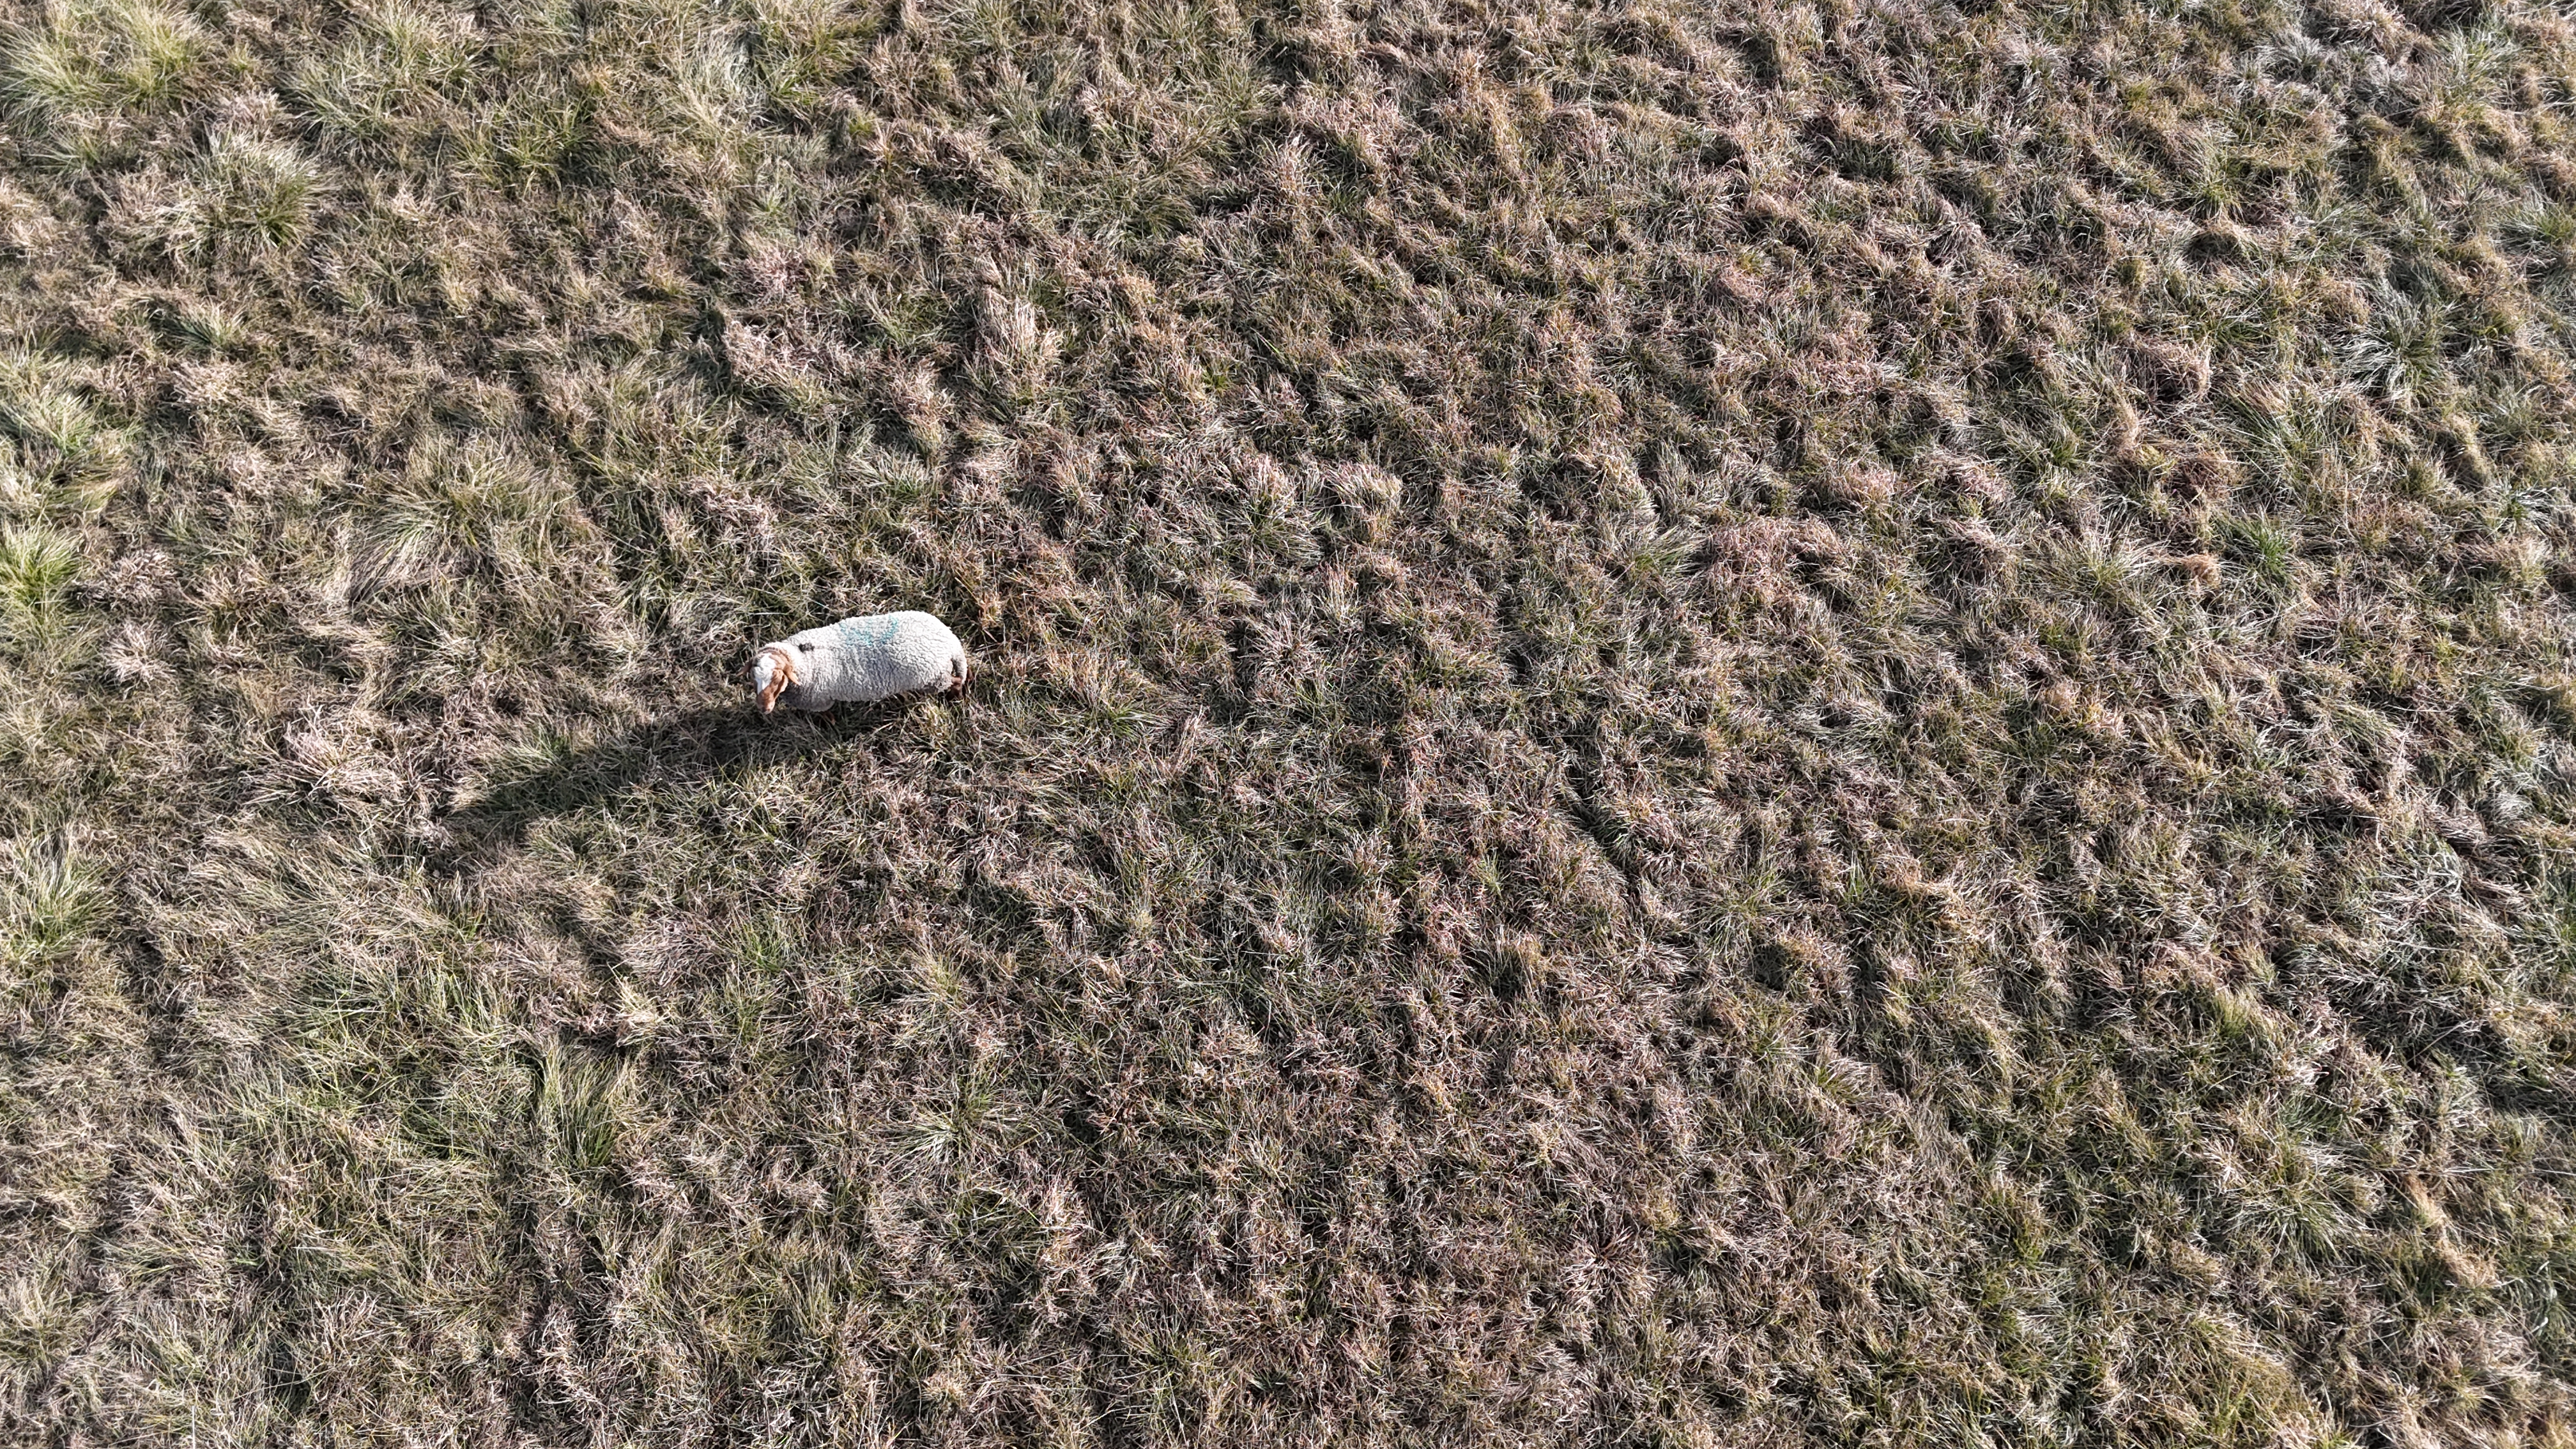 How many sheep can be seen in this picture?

1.